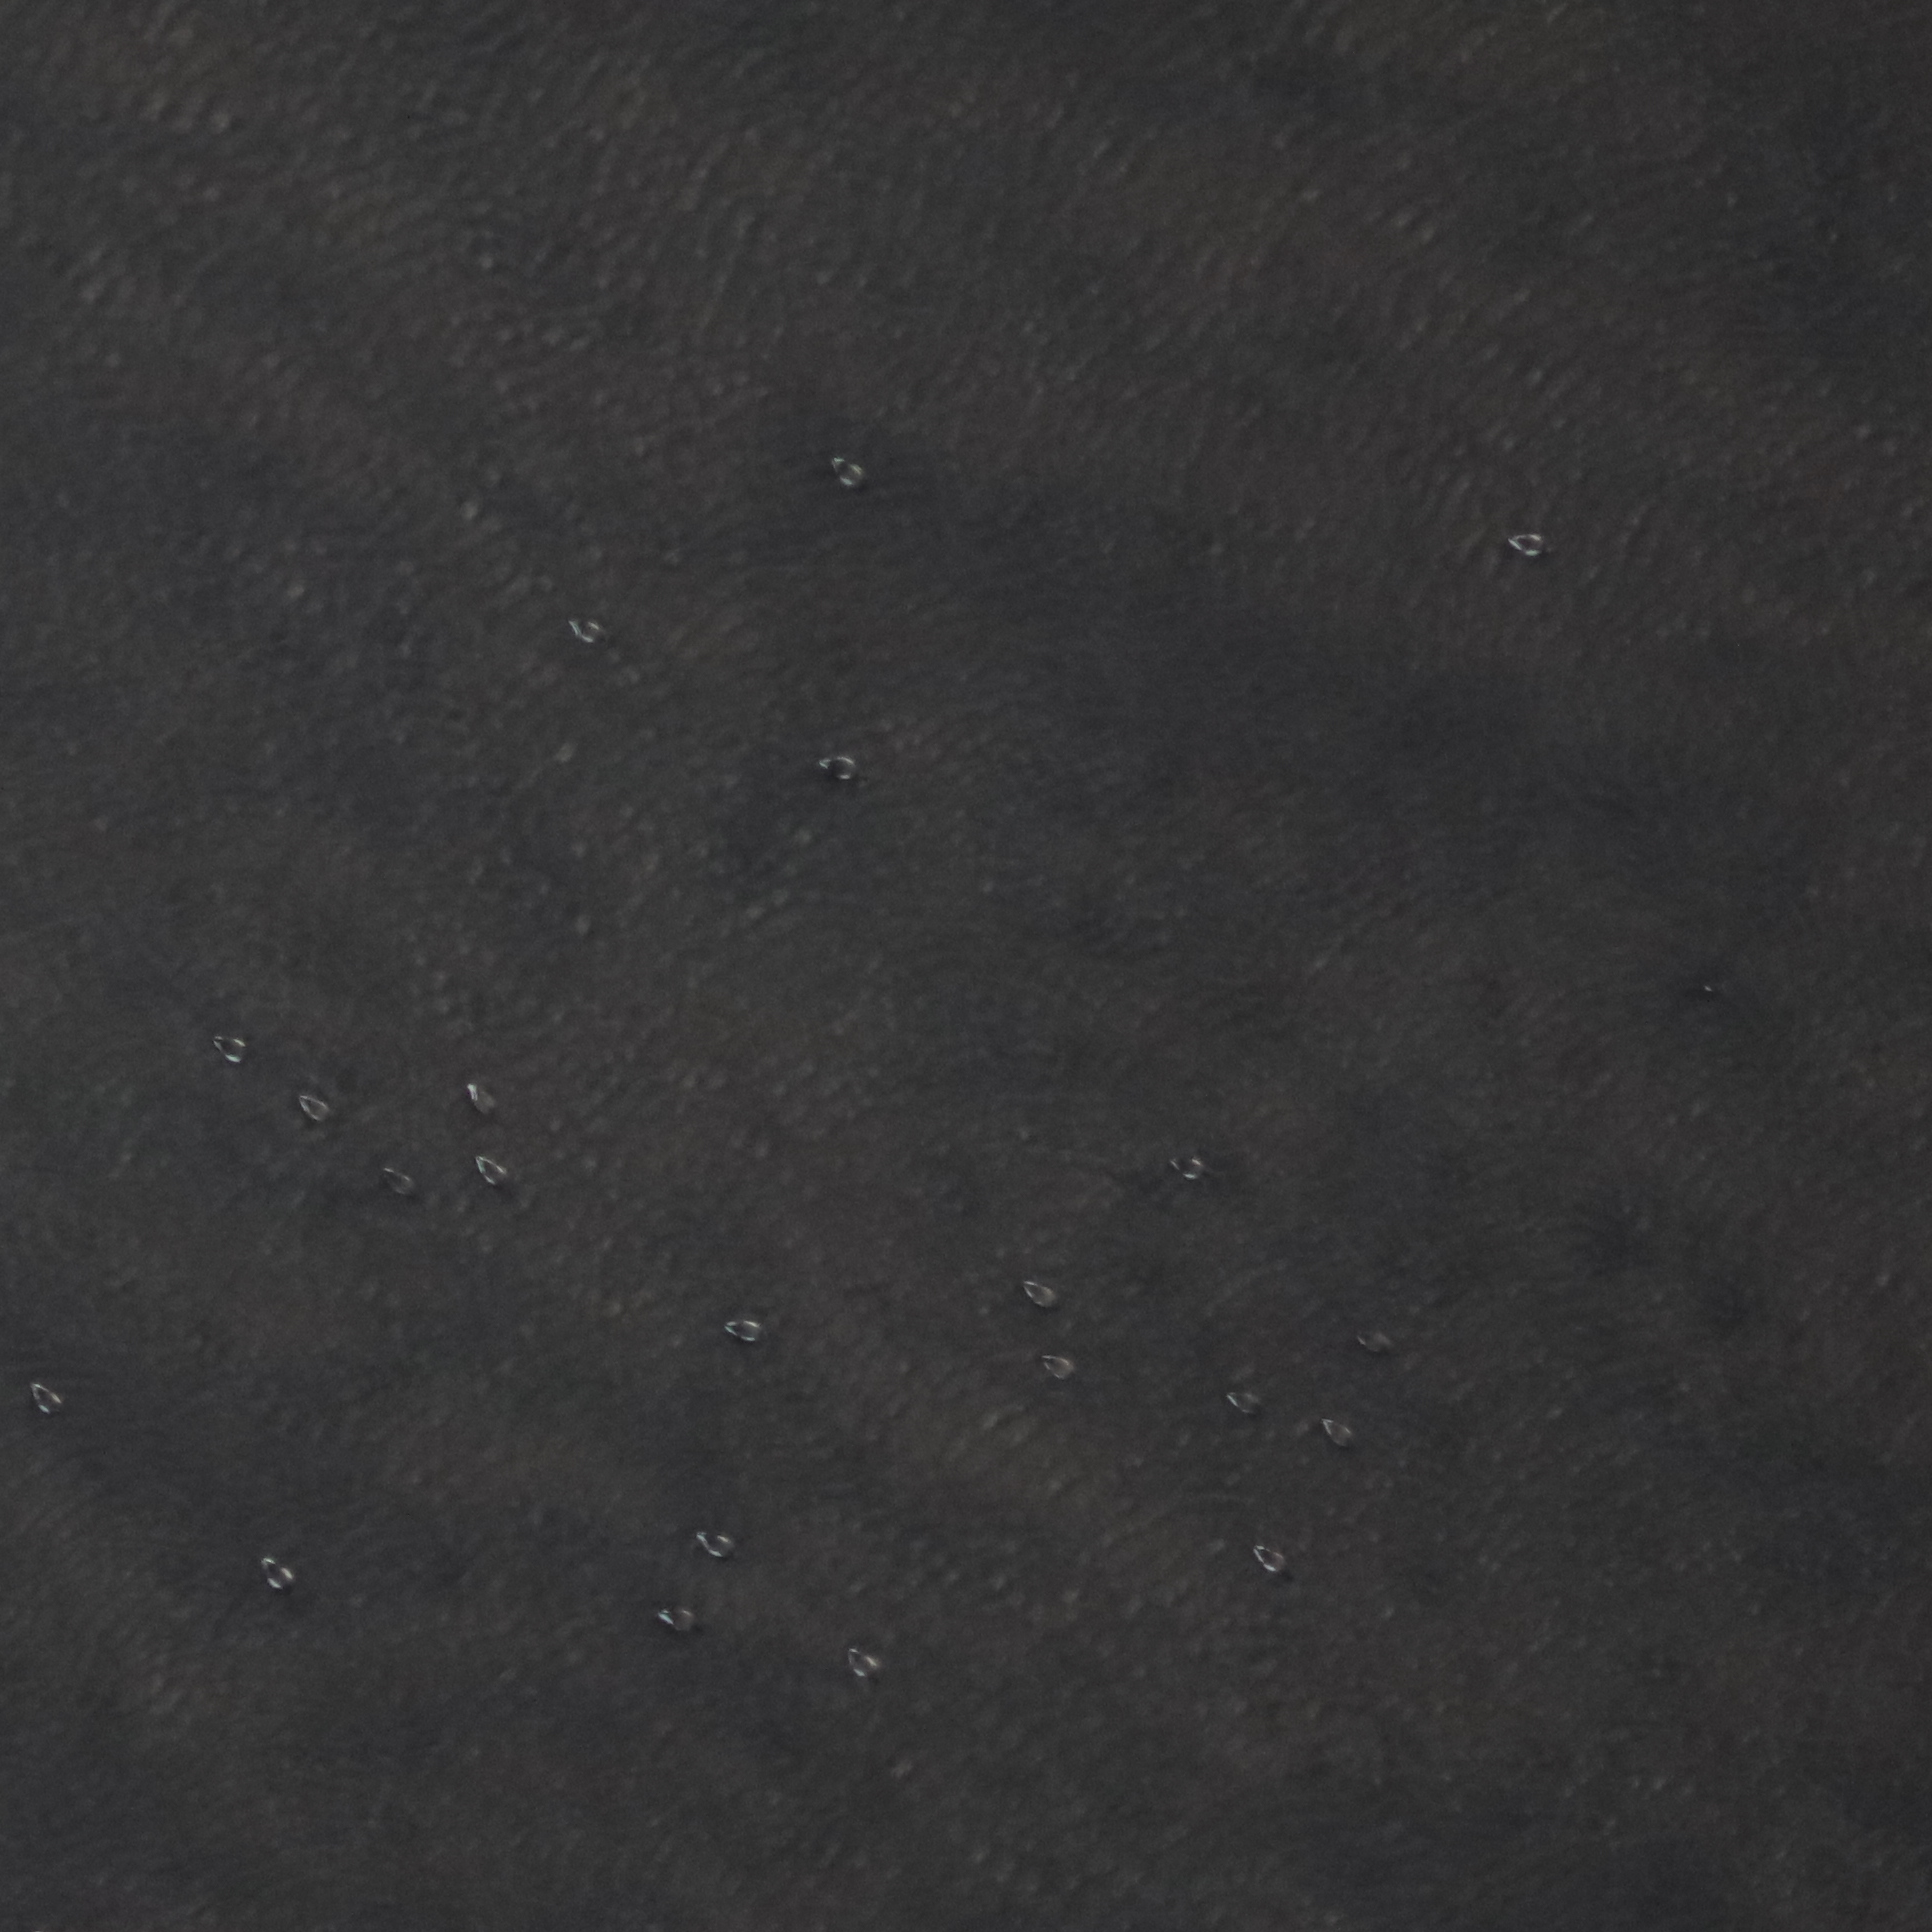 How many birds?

22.